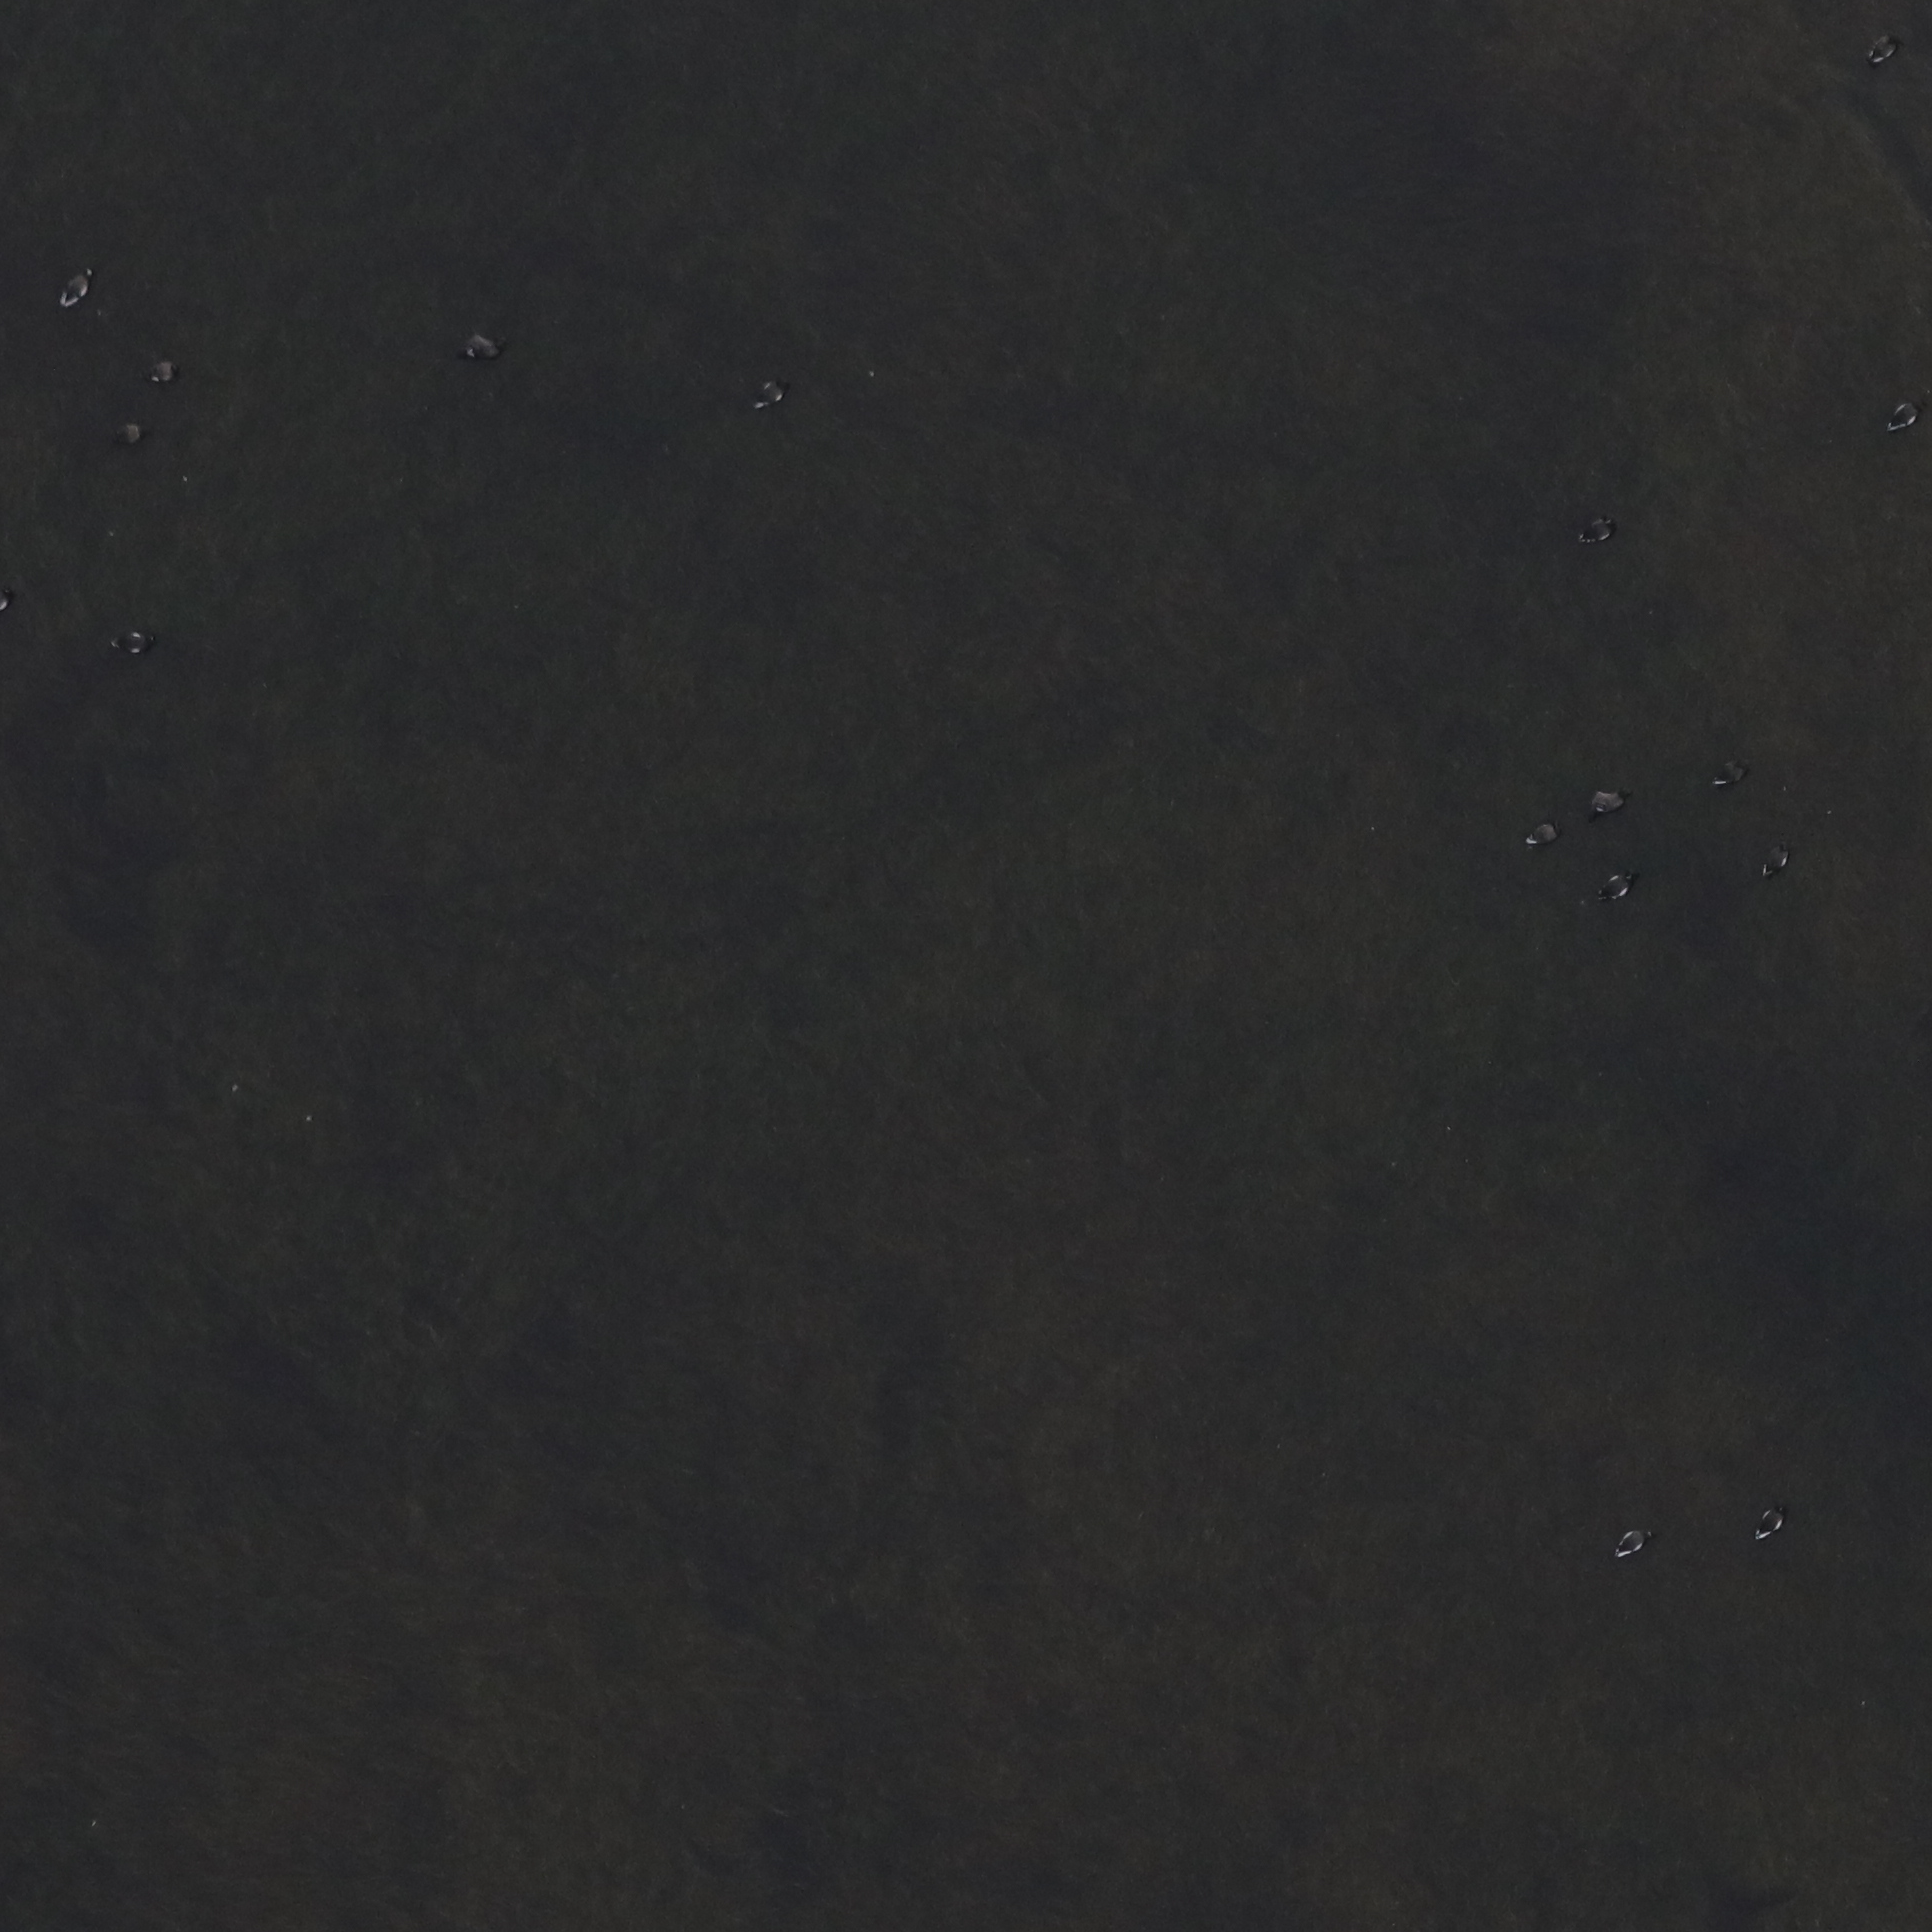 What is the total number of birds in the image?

16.